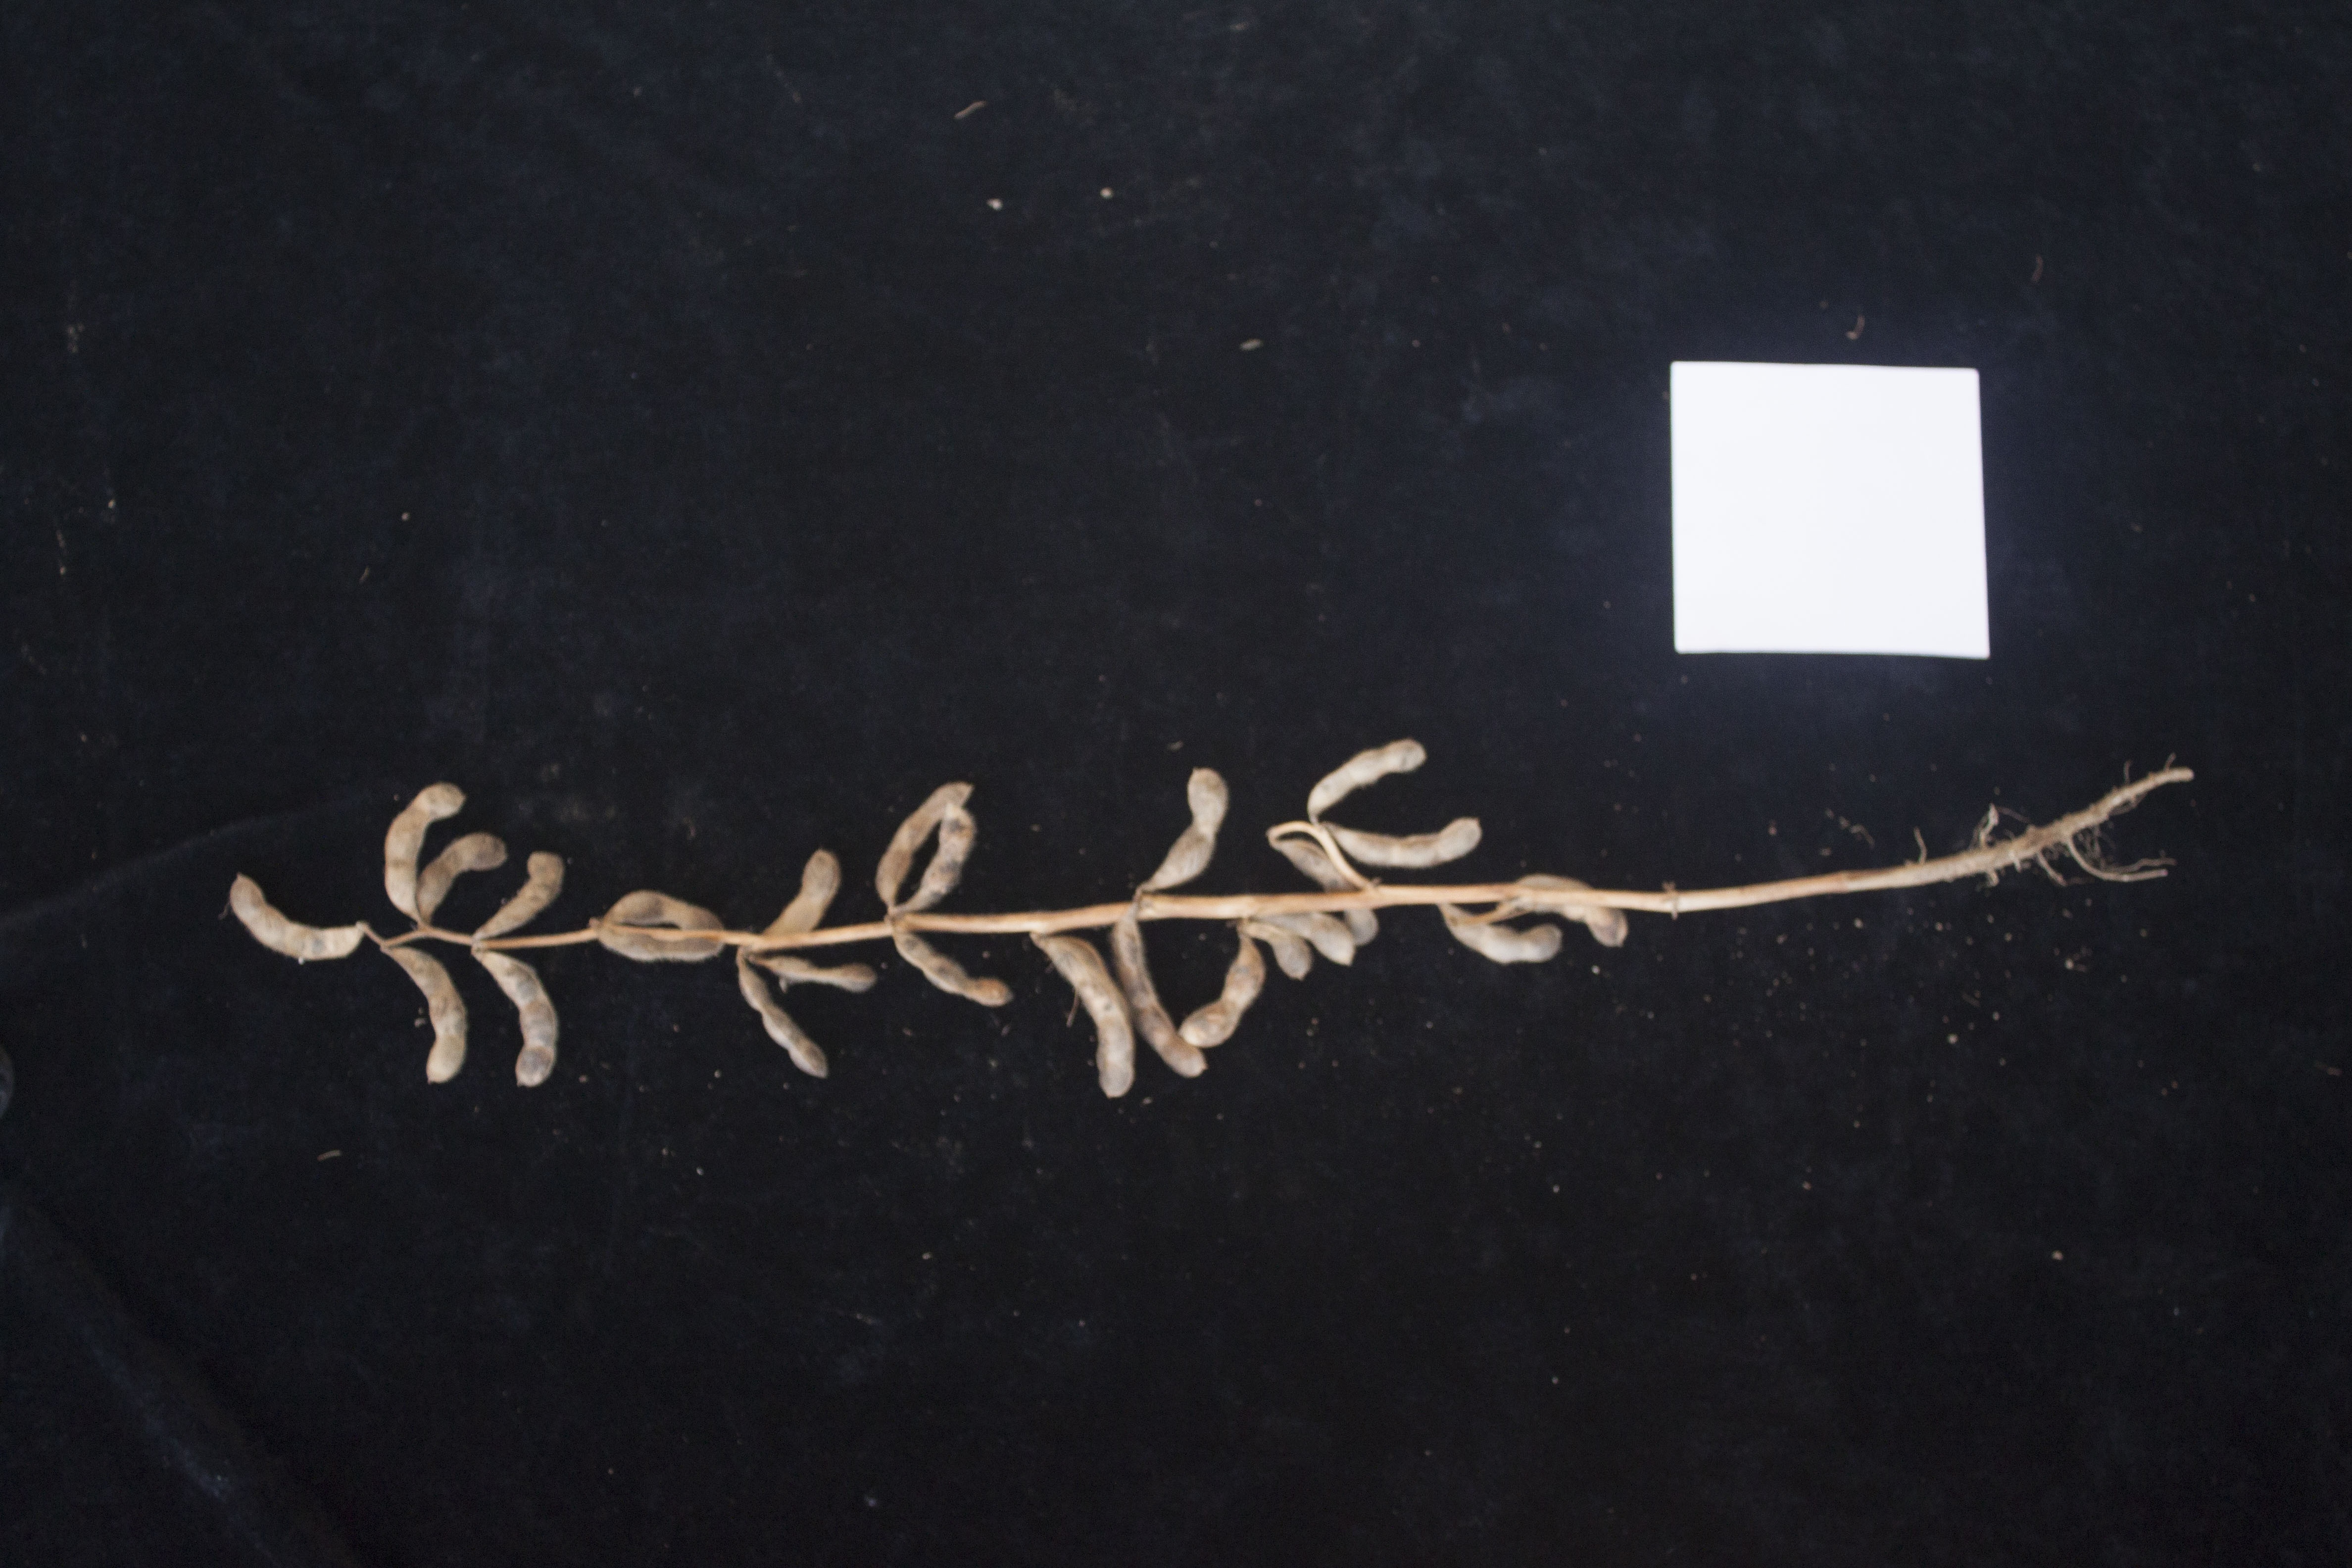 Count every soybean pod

25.